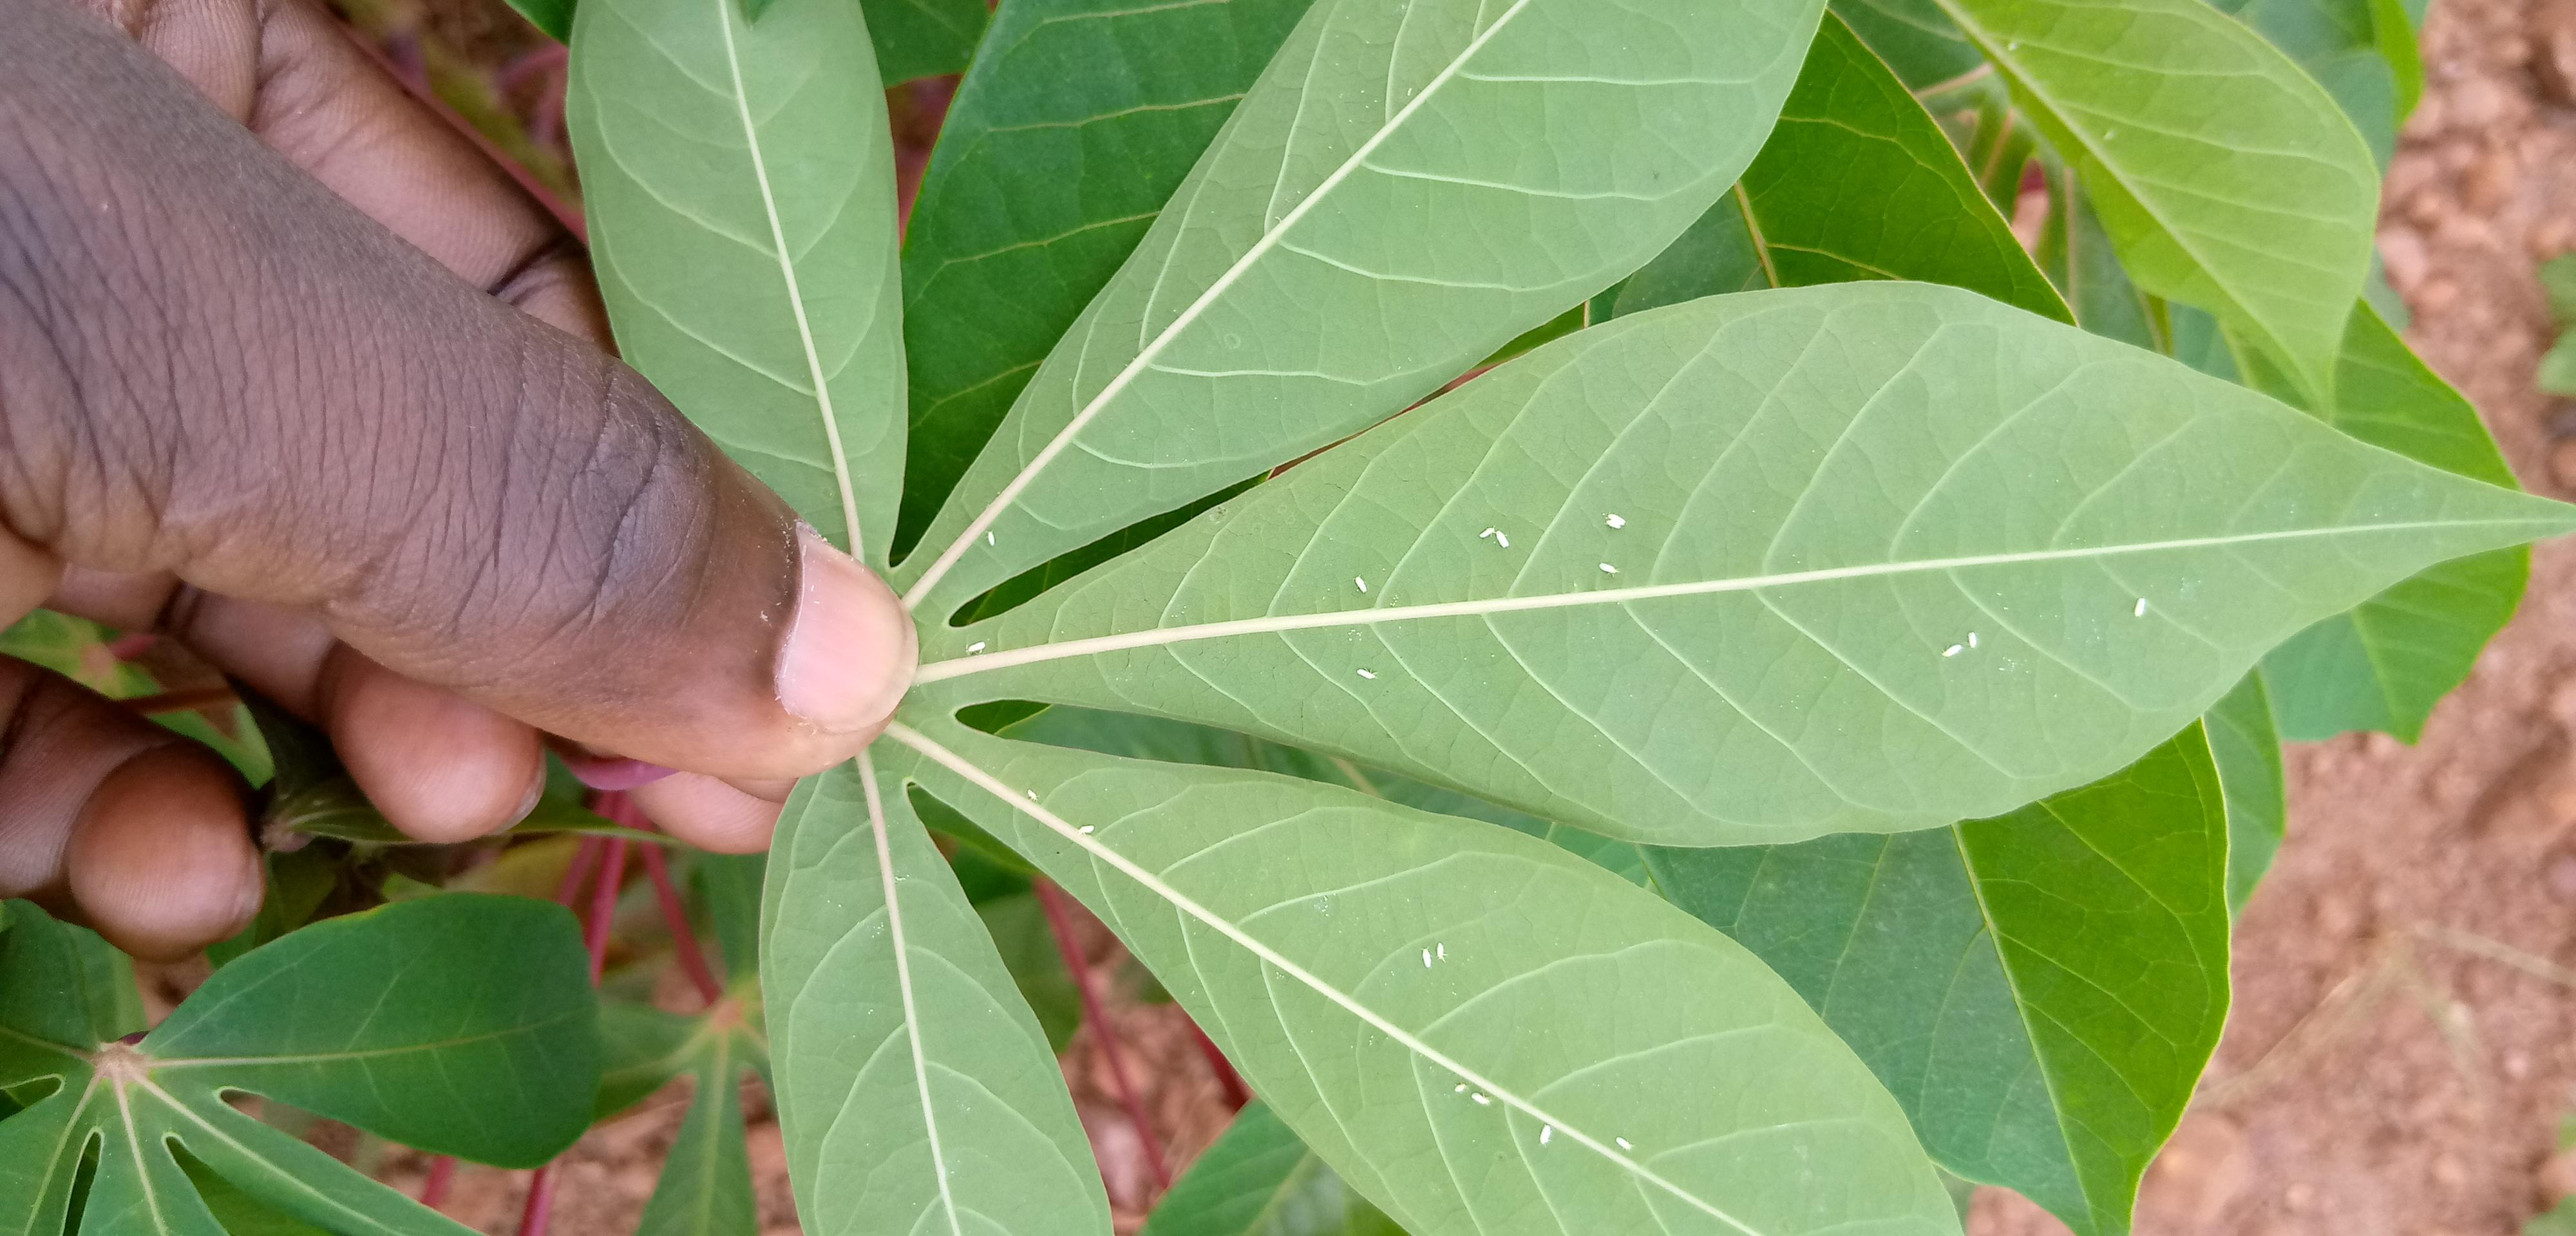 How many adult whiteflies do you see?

20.